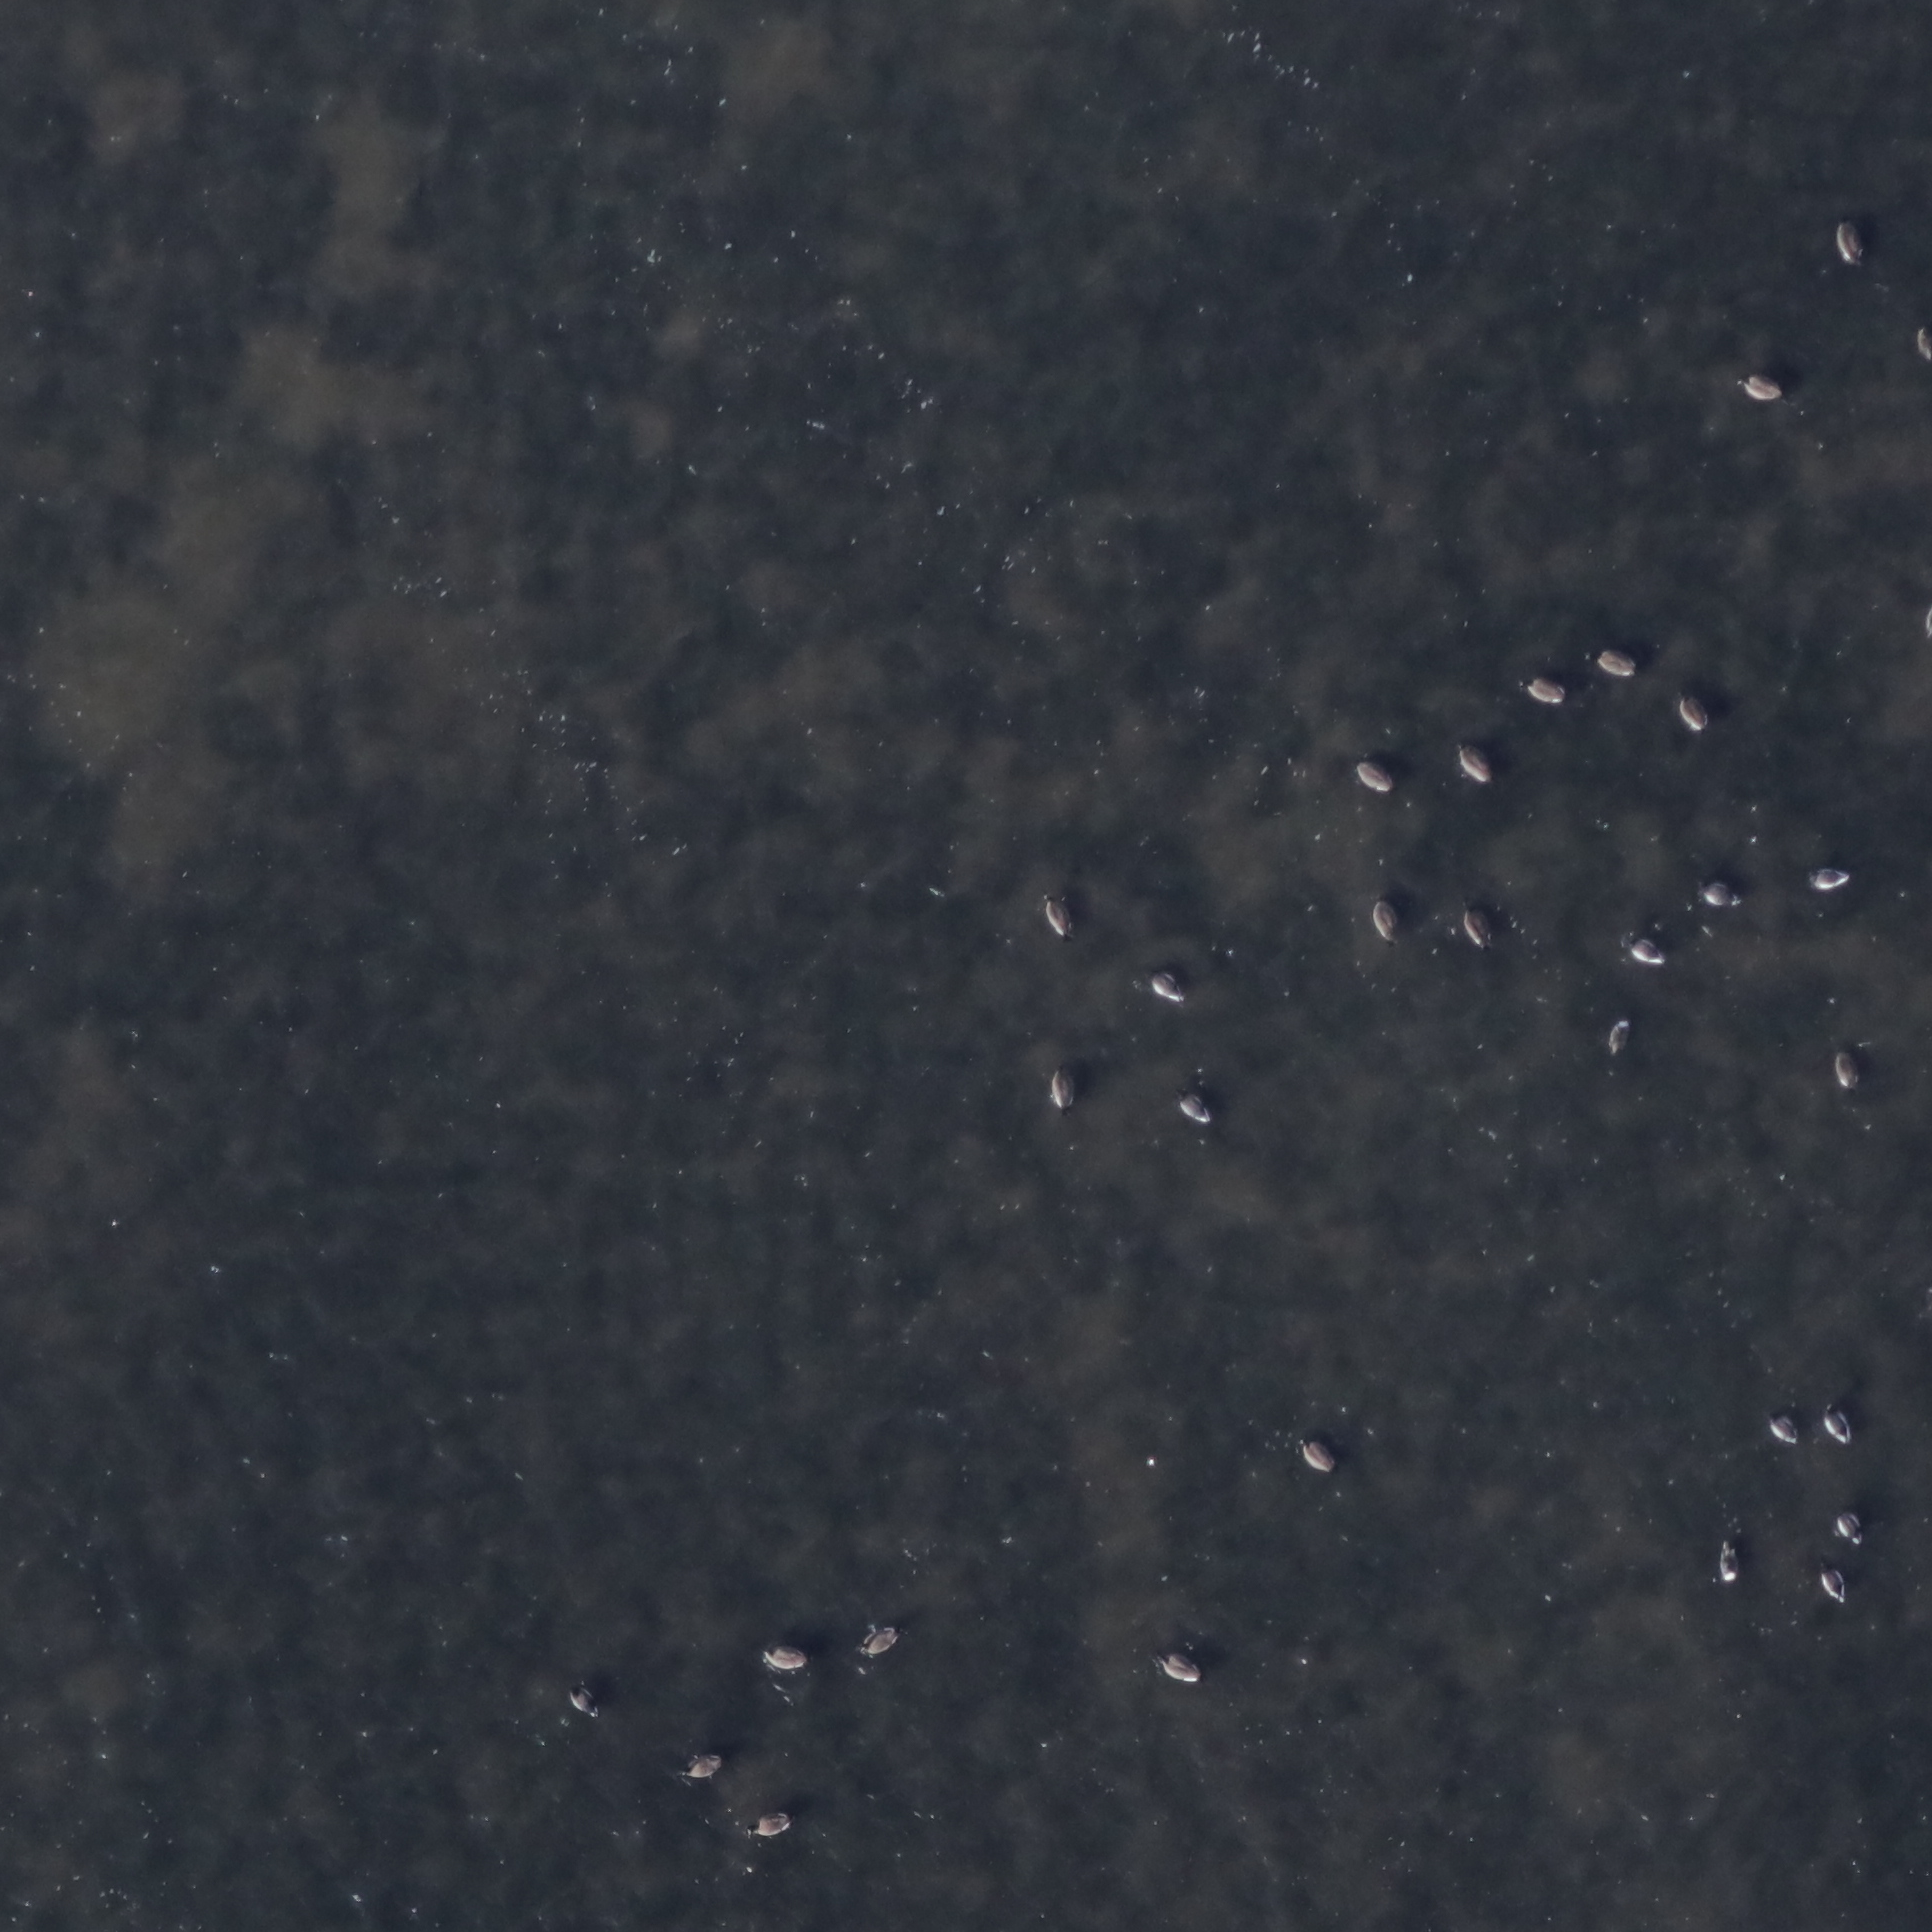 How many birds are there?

31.